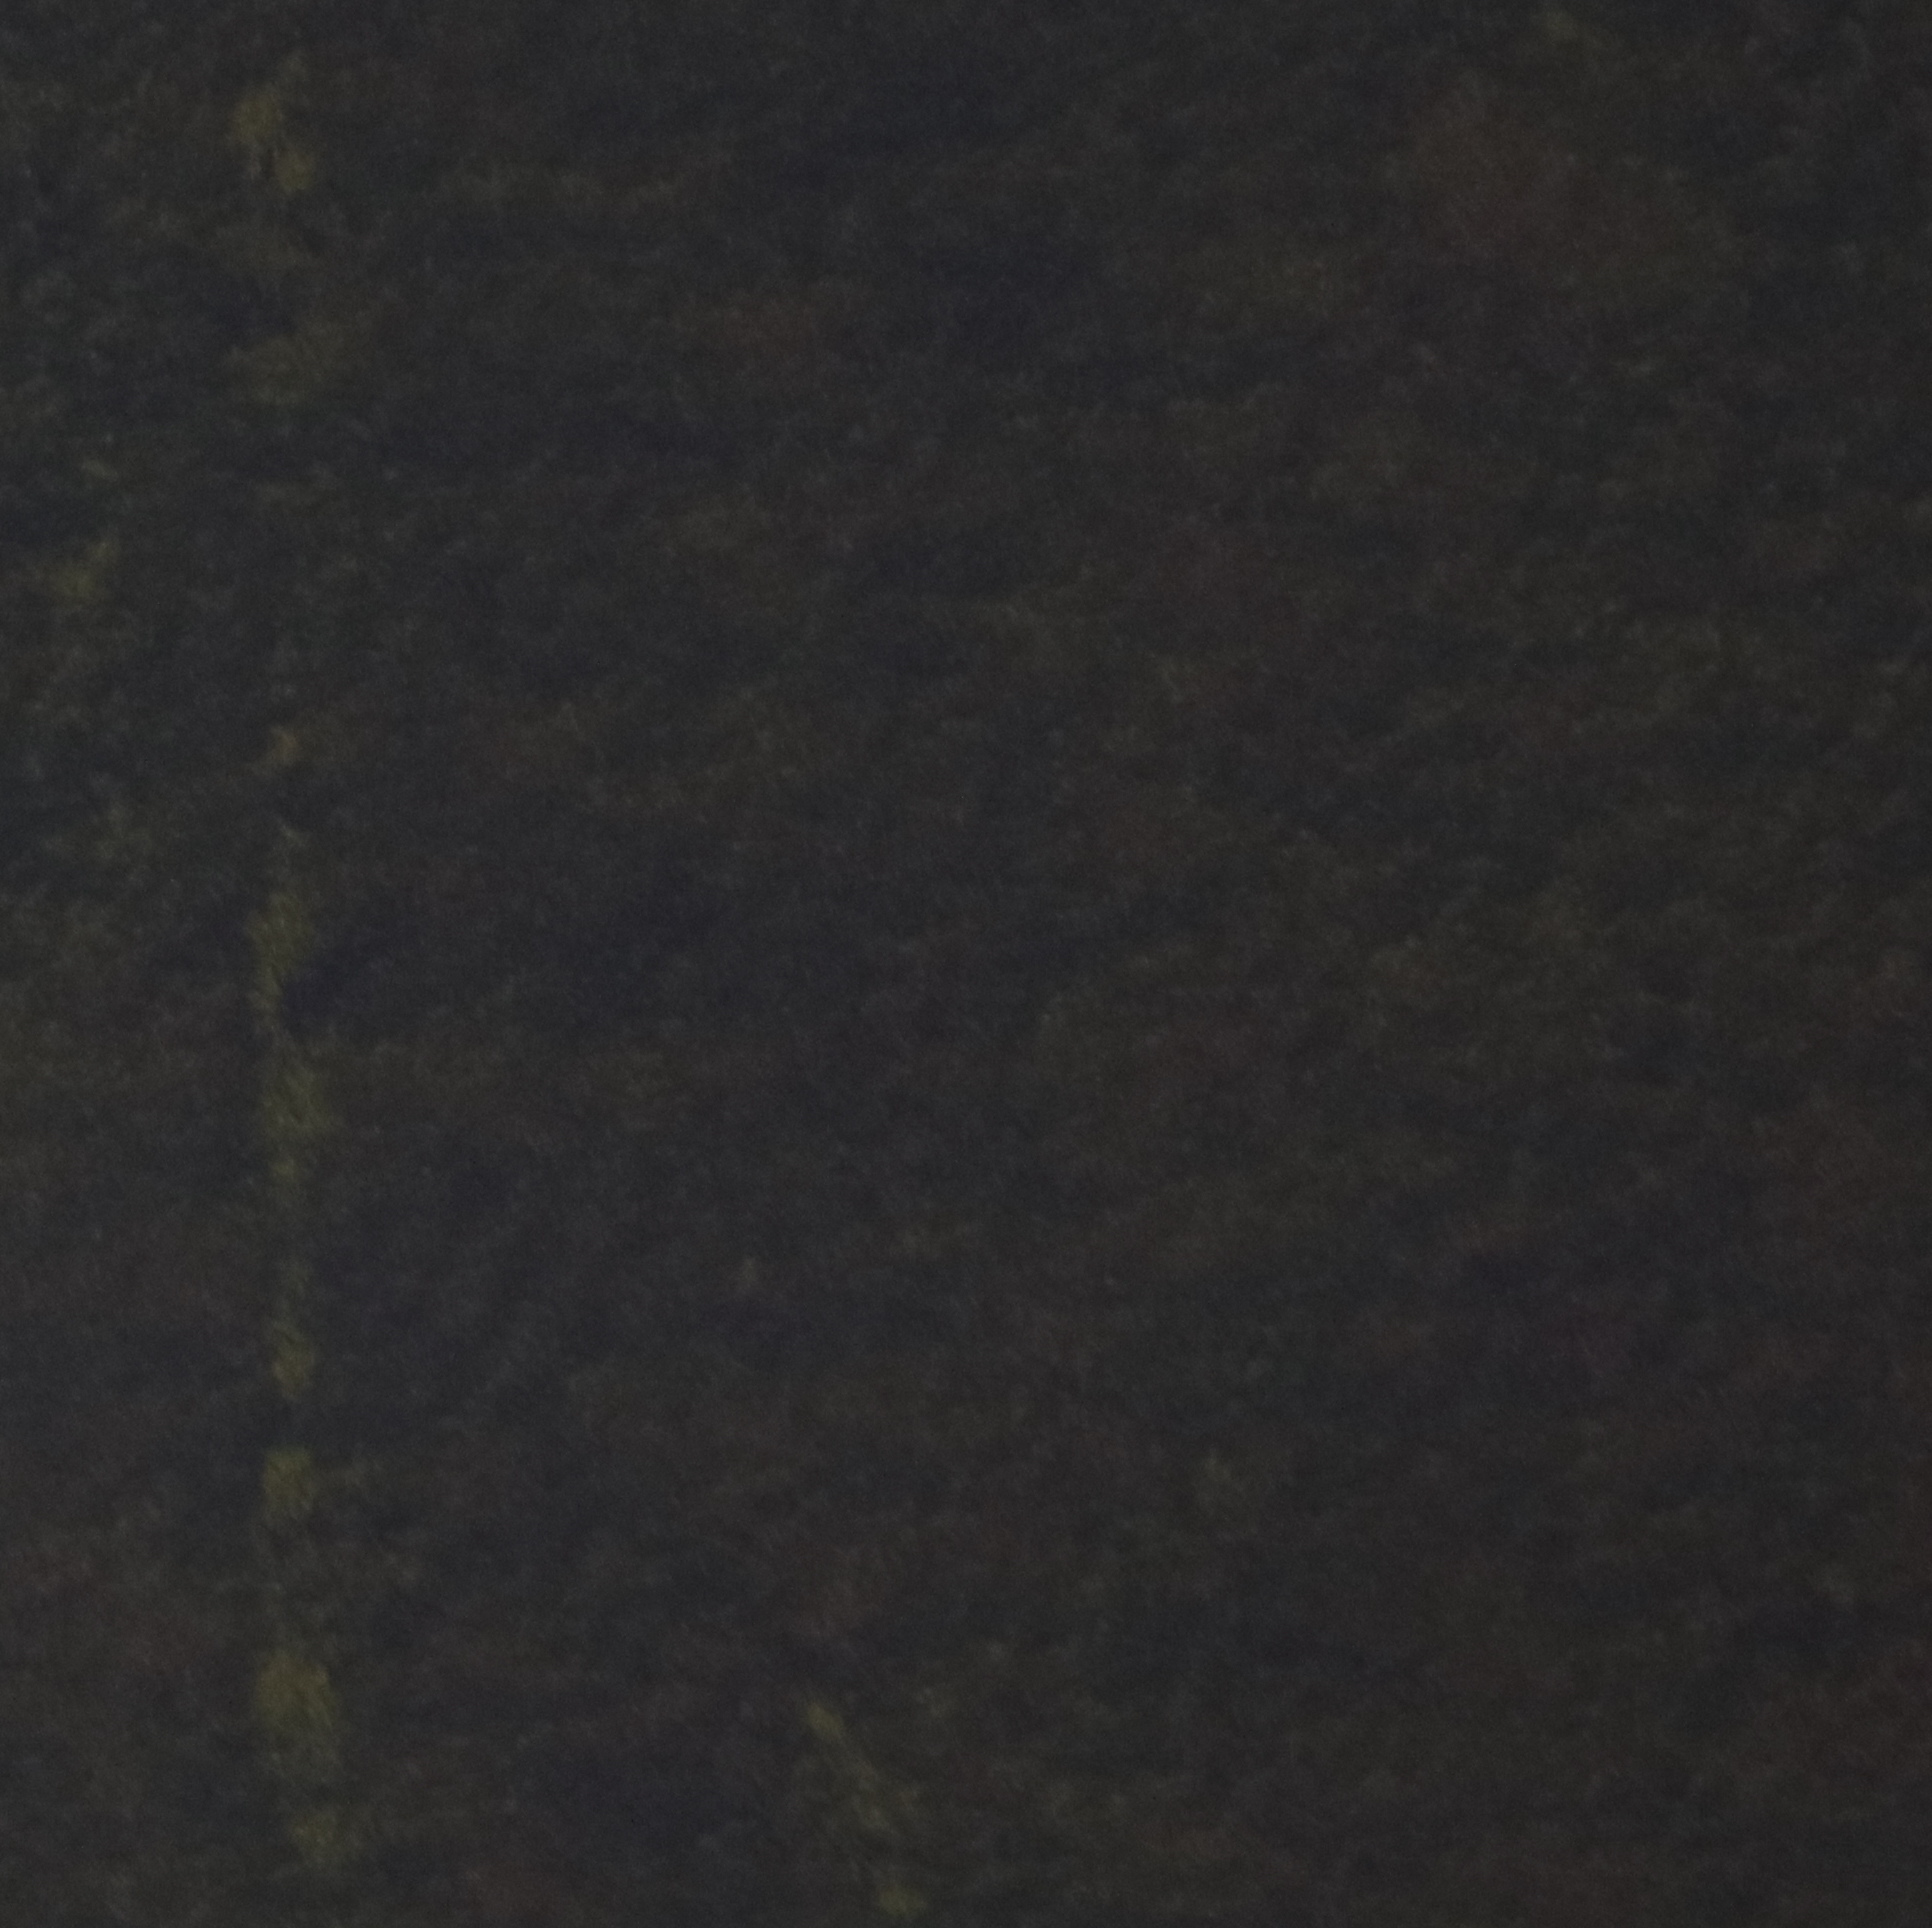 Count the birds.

0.